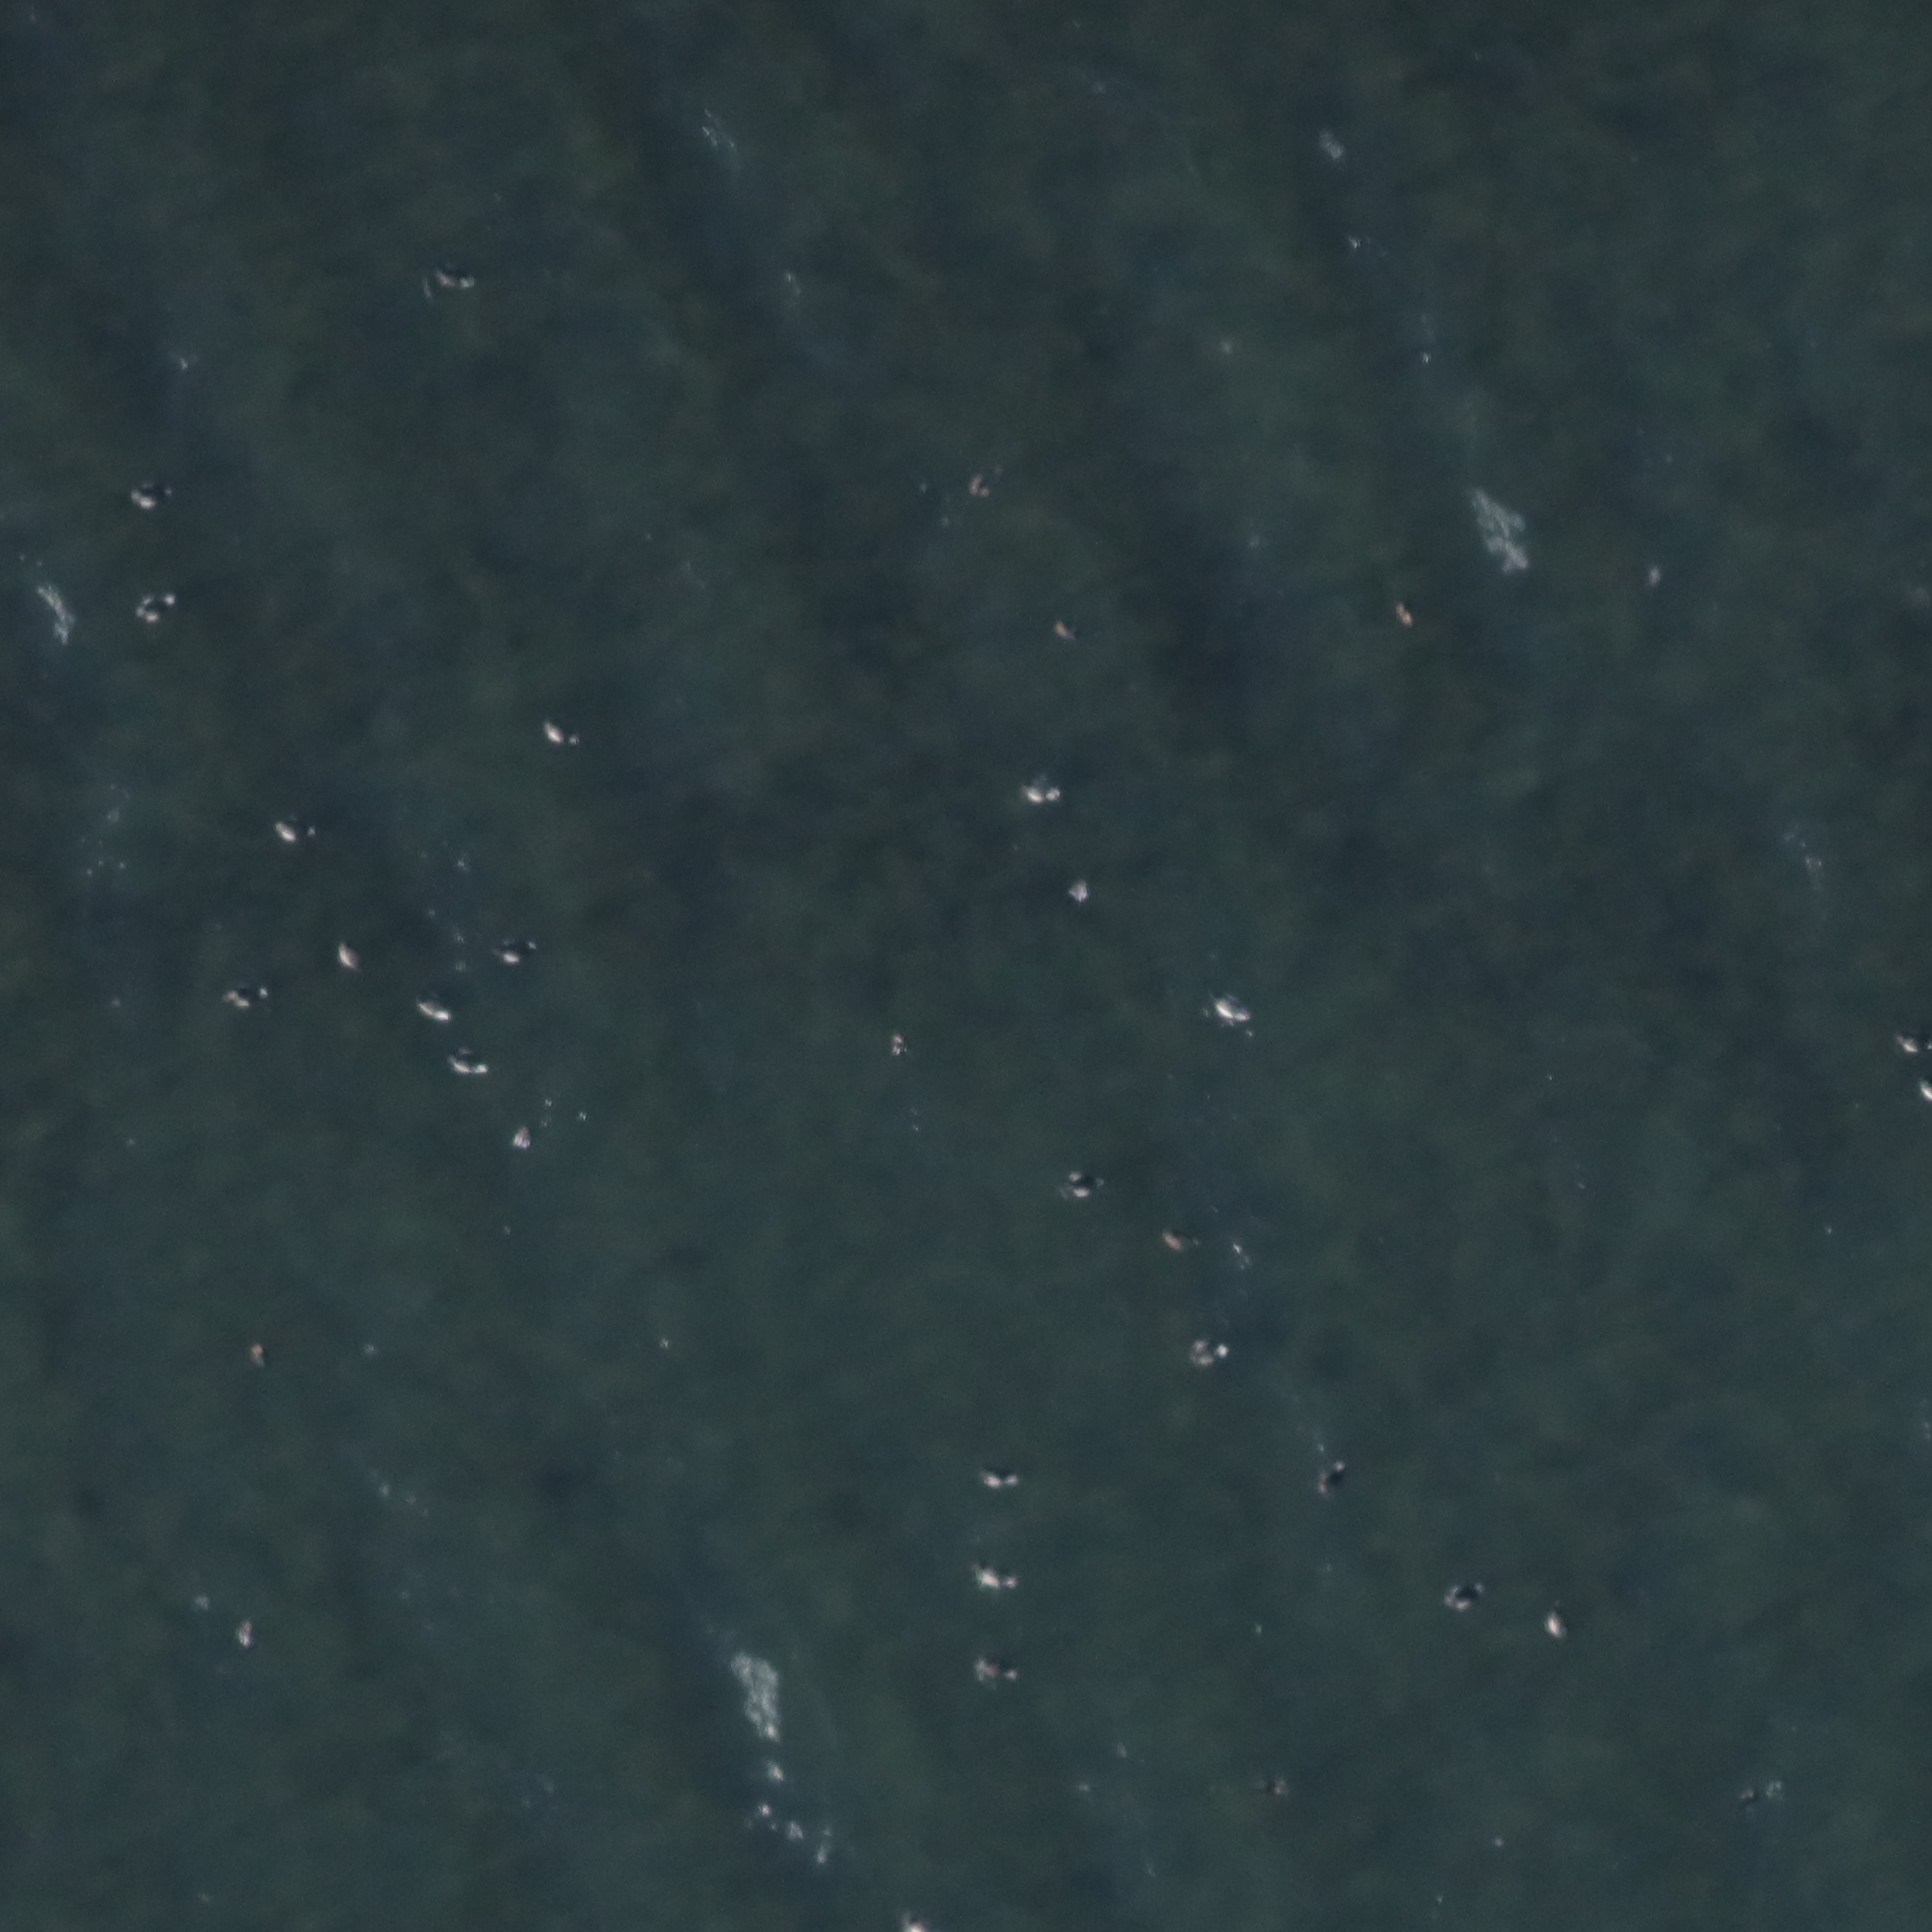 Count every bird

31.